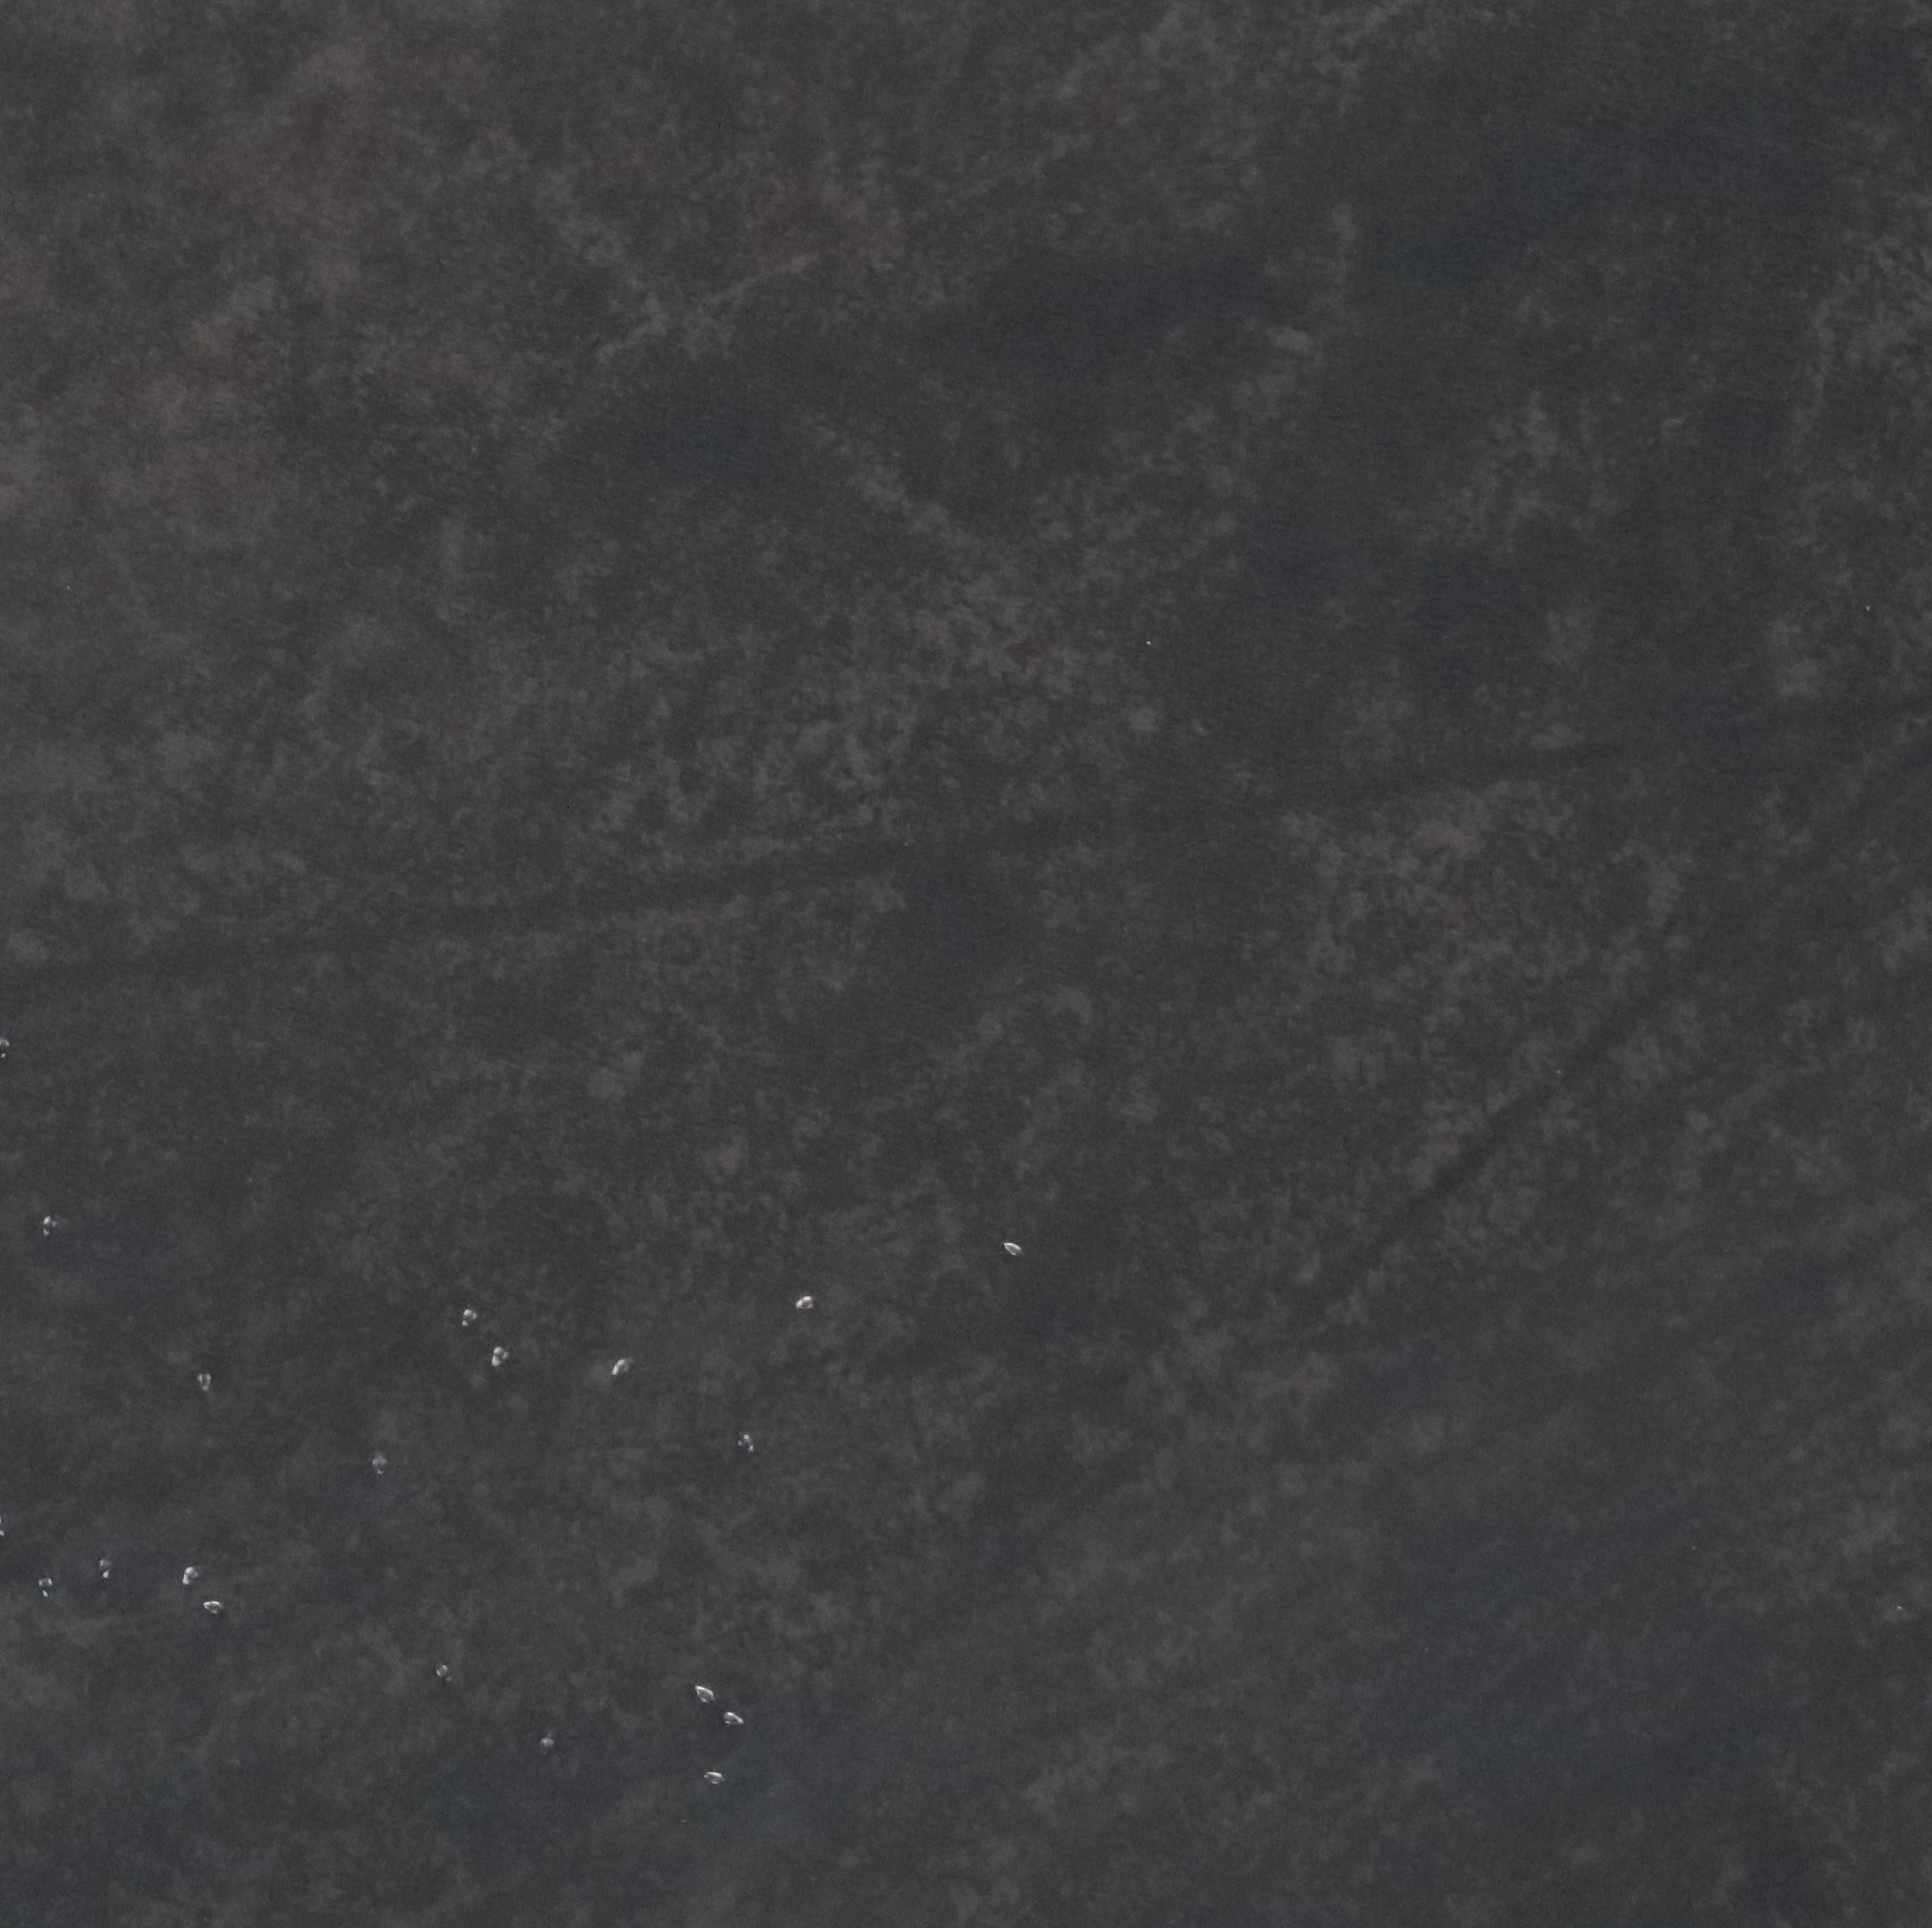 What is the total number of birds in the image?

20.